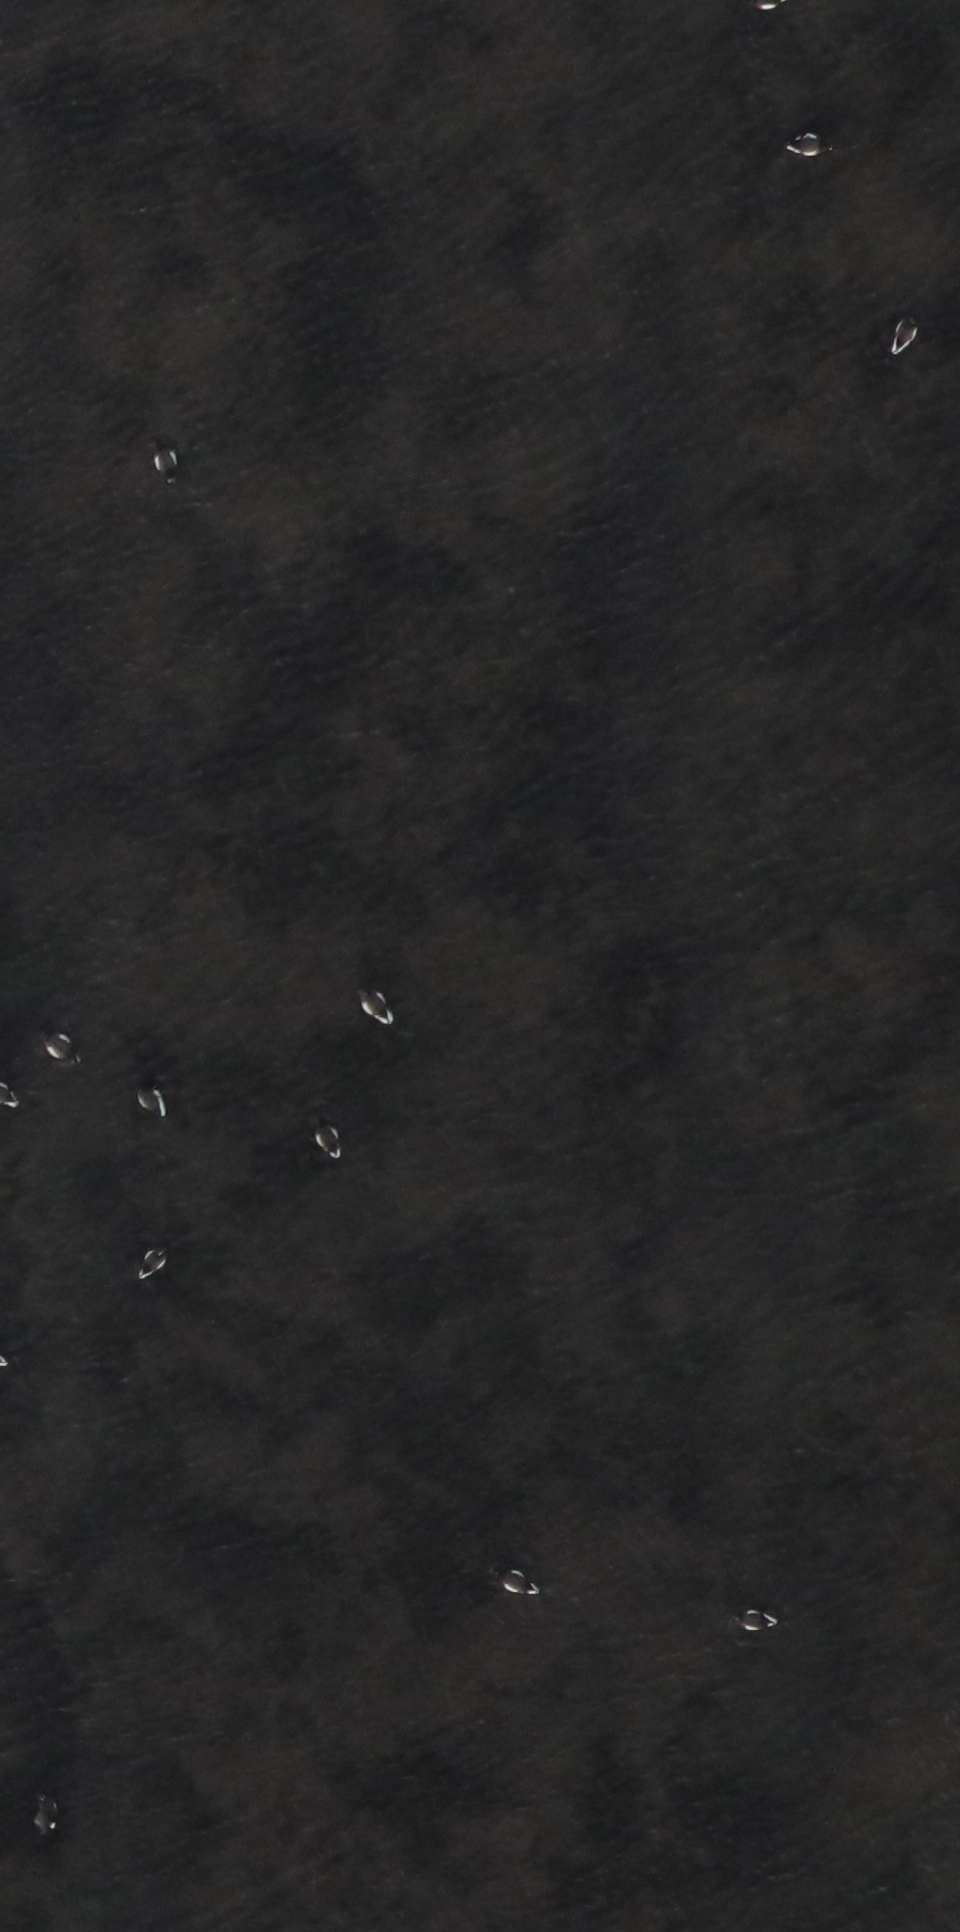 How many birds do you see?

11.